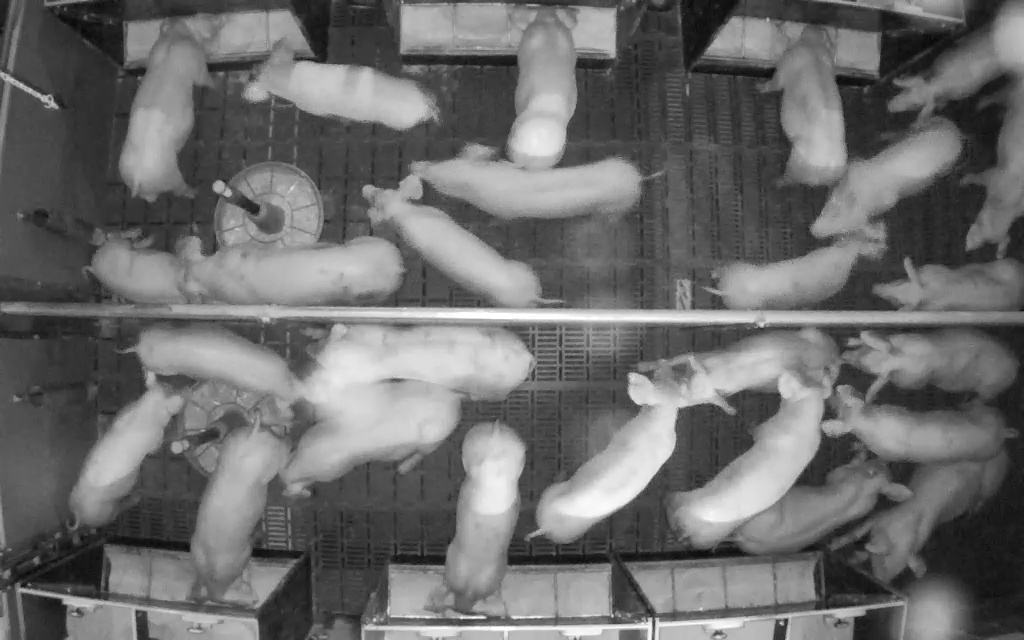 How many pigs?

26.